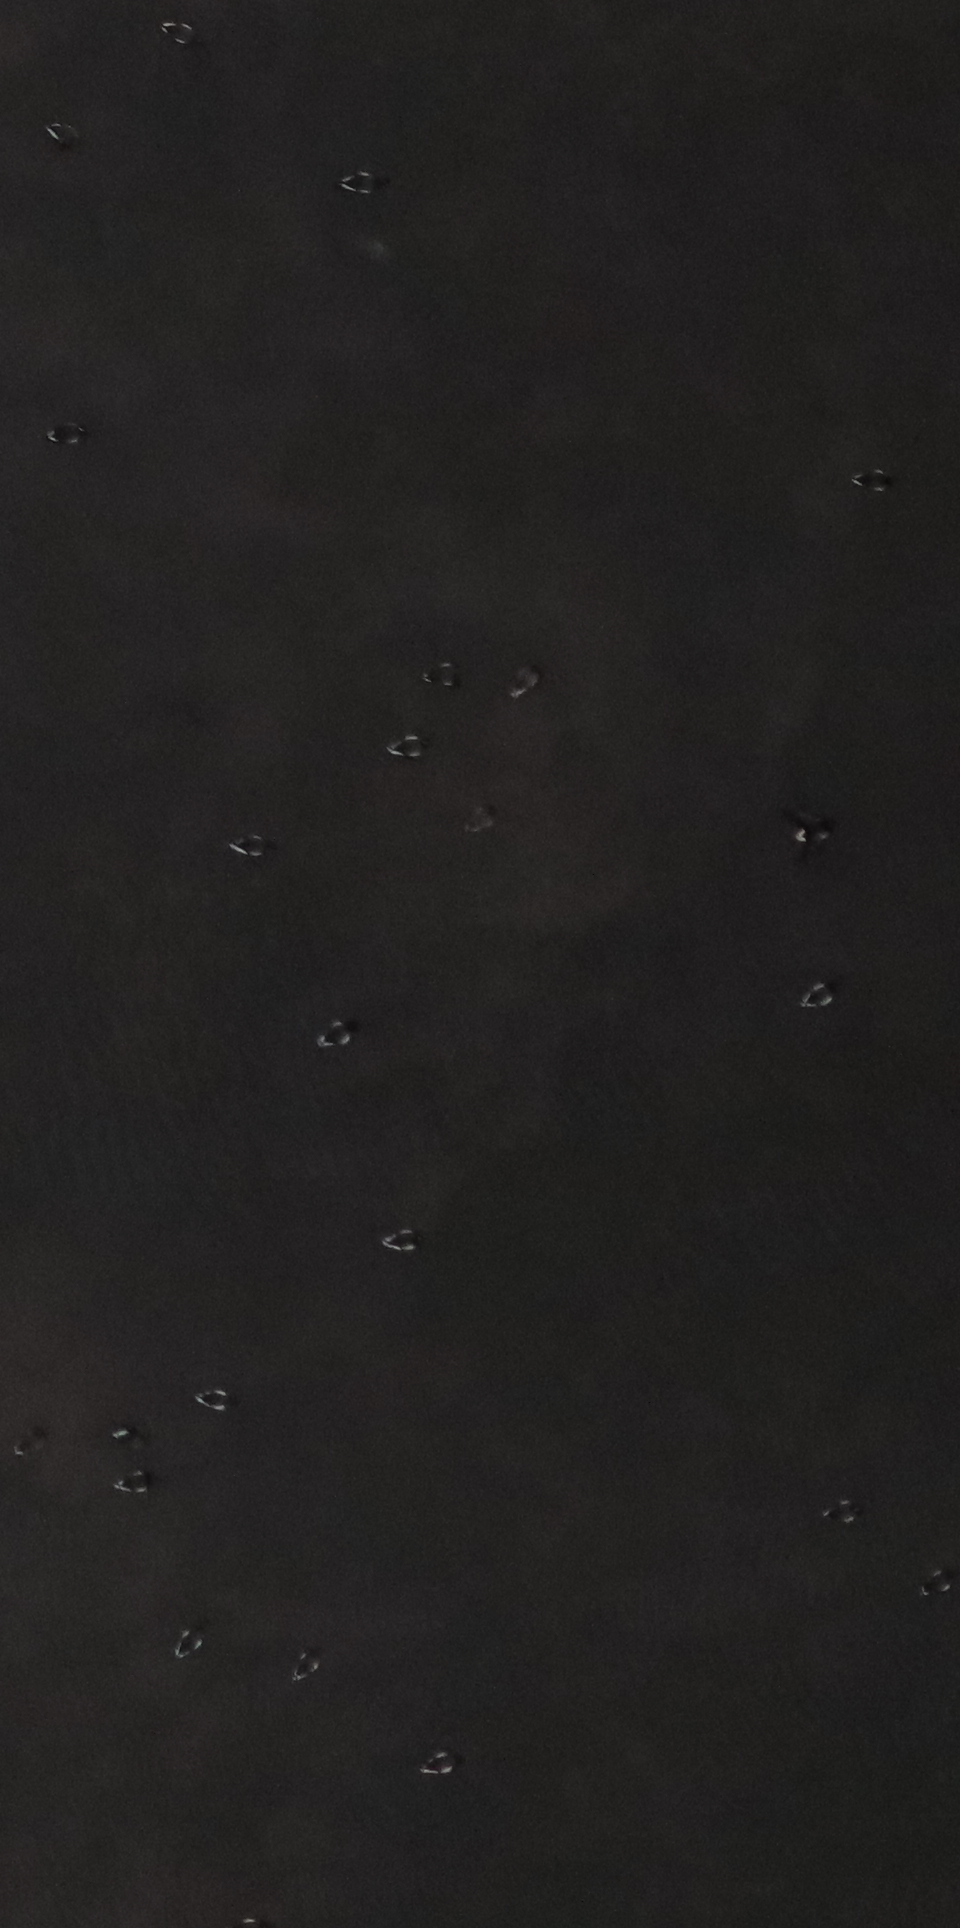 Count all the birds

23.